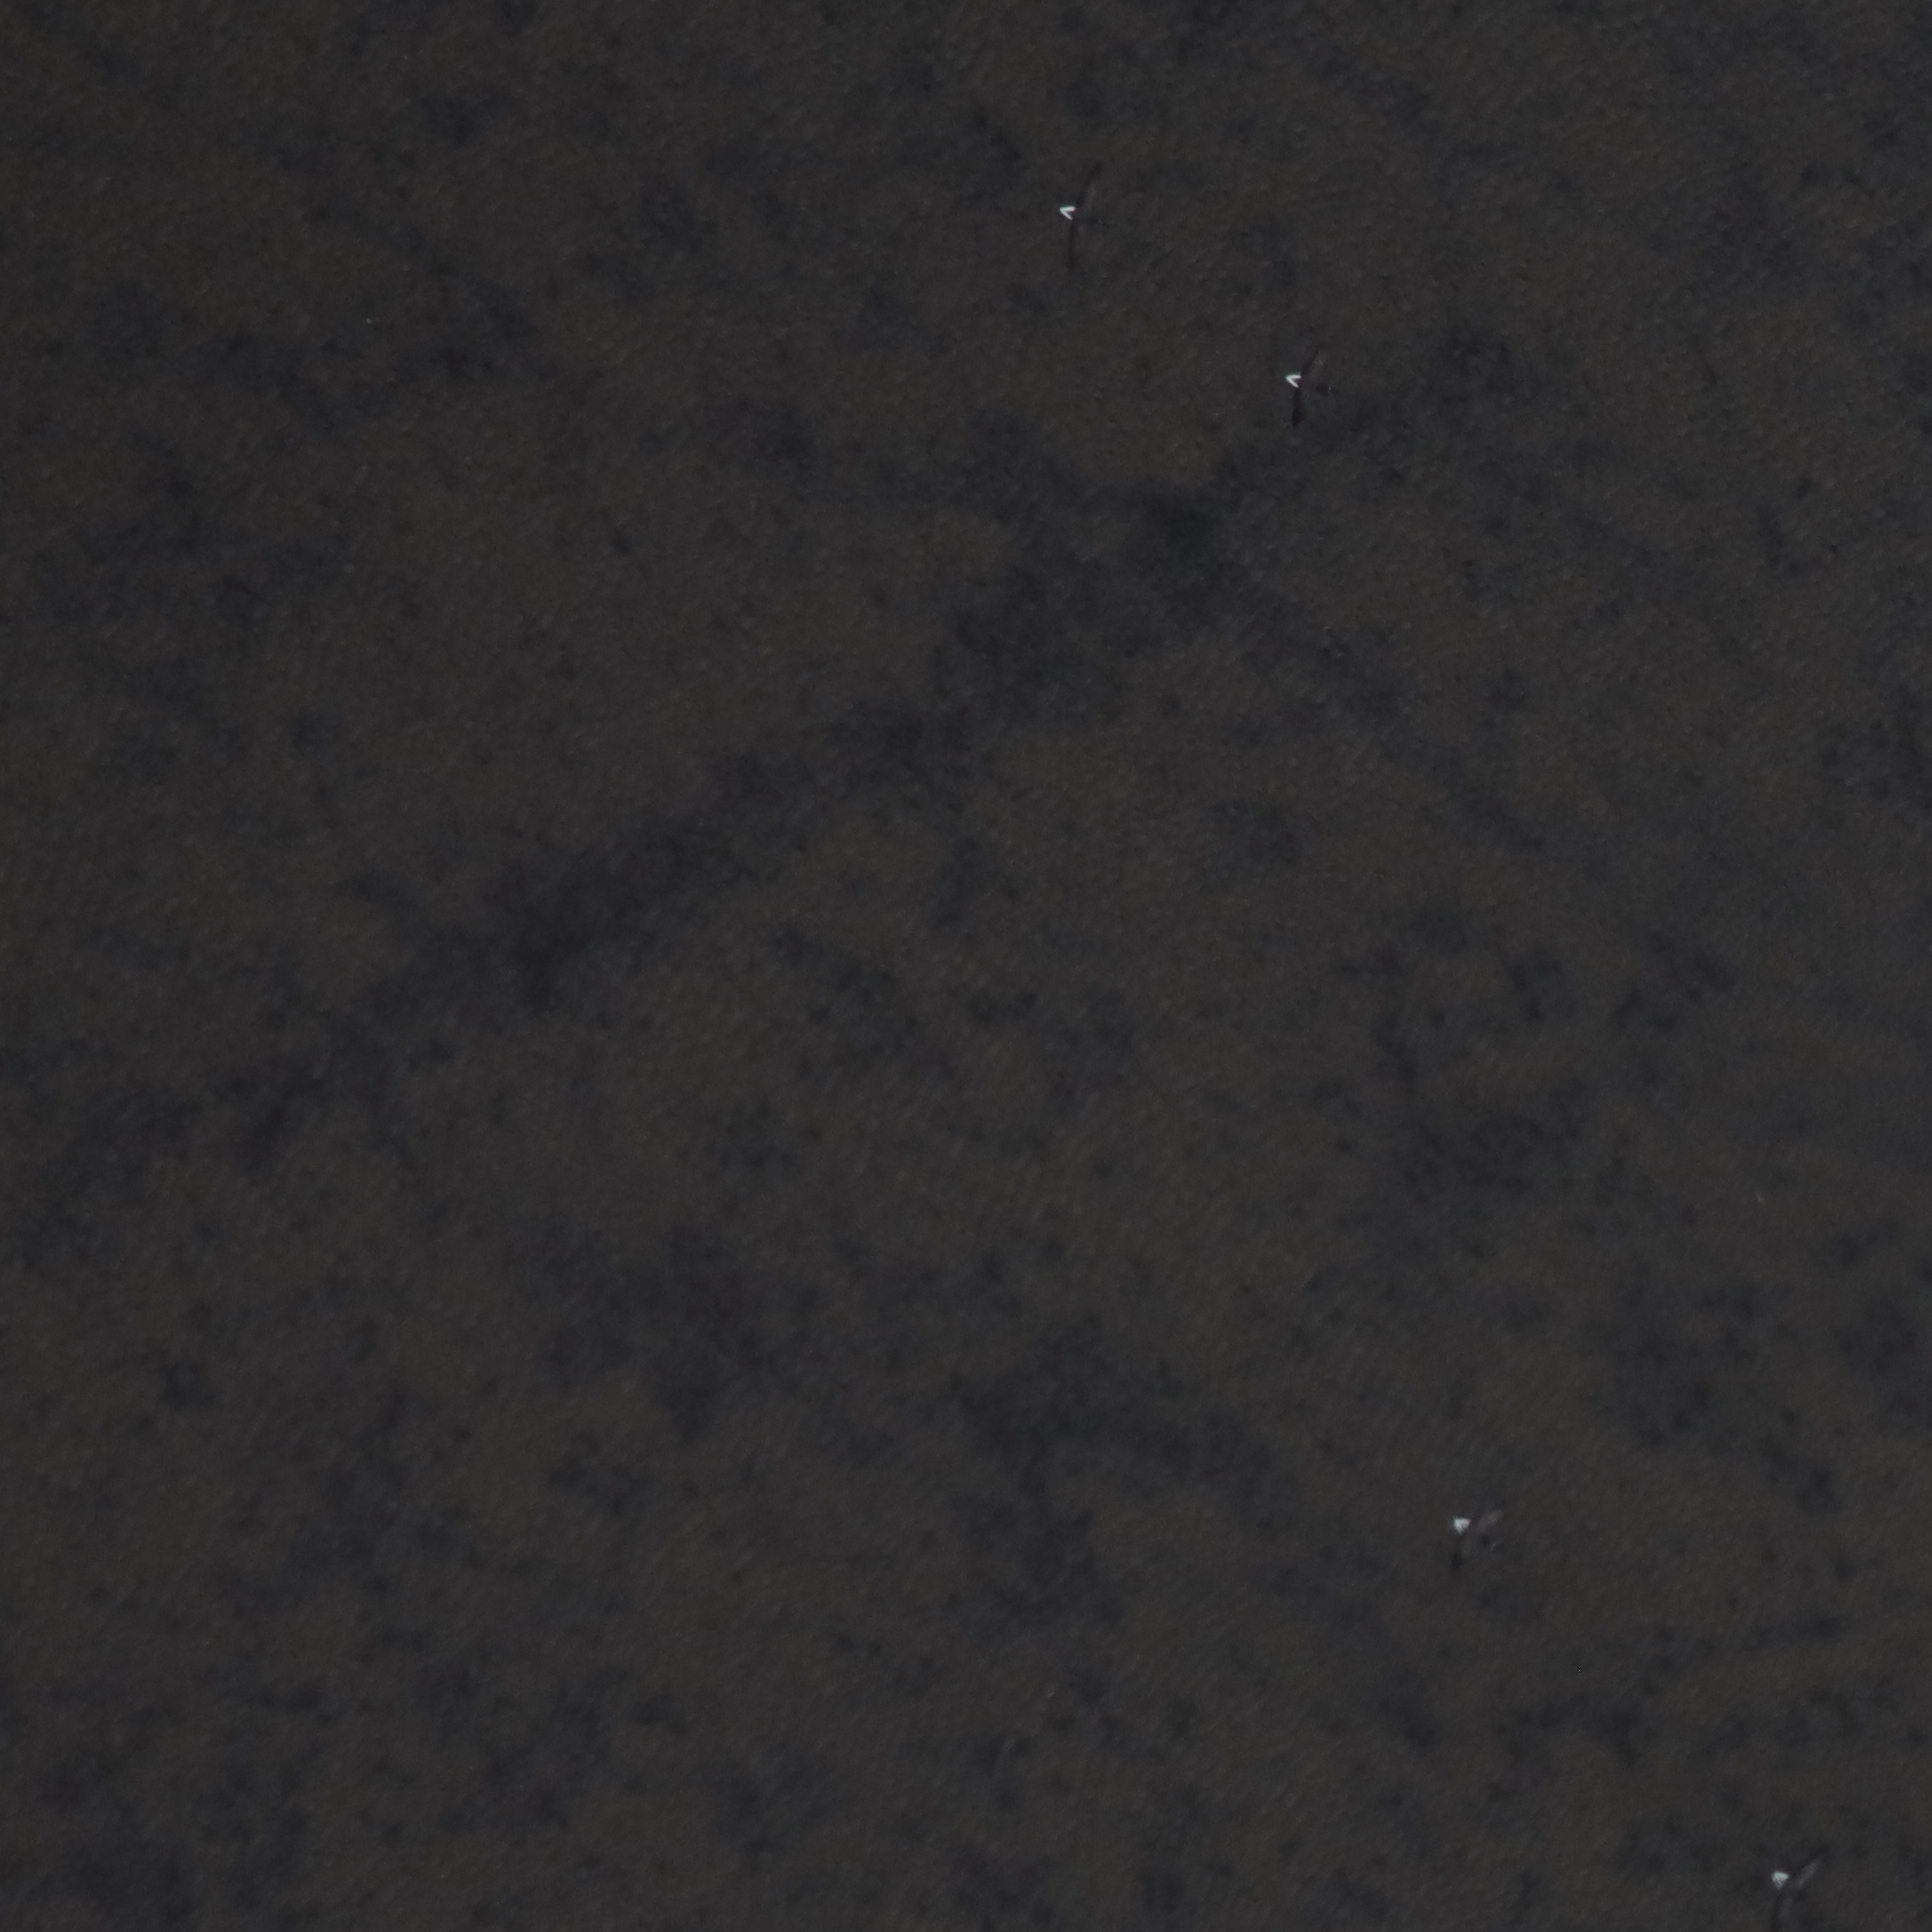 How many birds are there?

4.